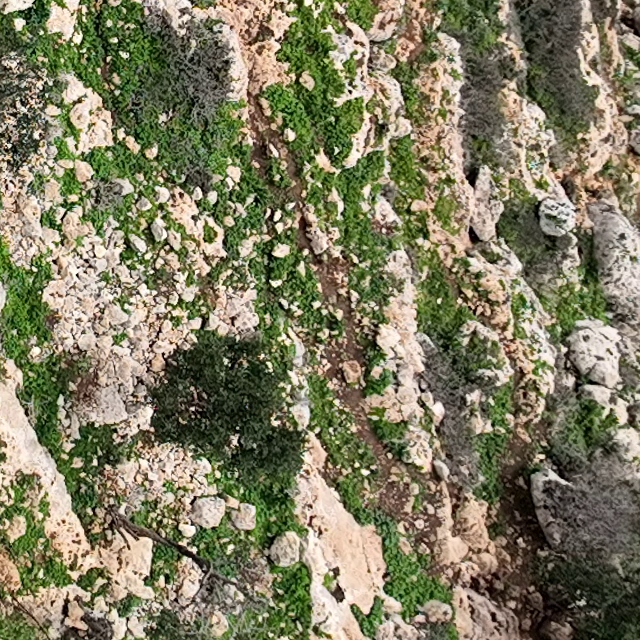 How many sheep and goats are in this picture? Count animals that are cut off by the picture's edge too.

0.